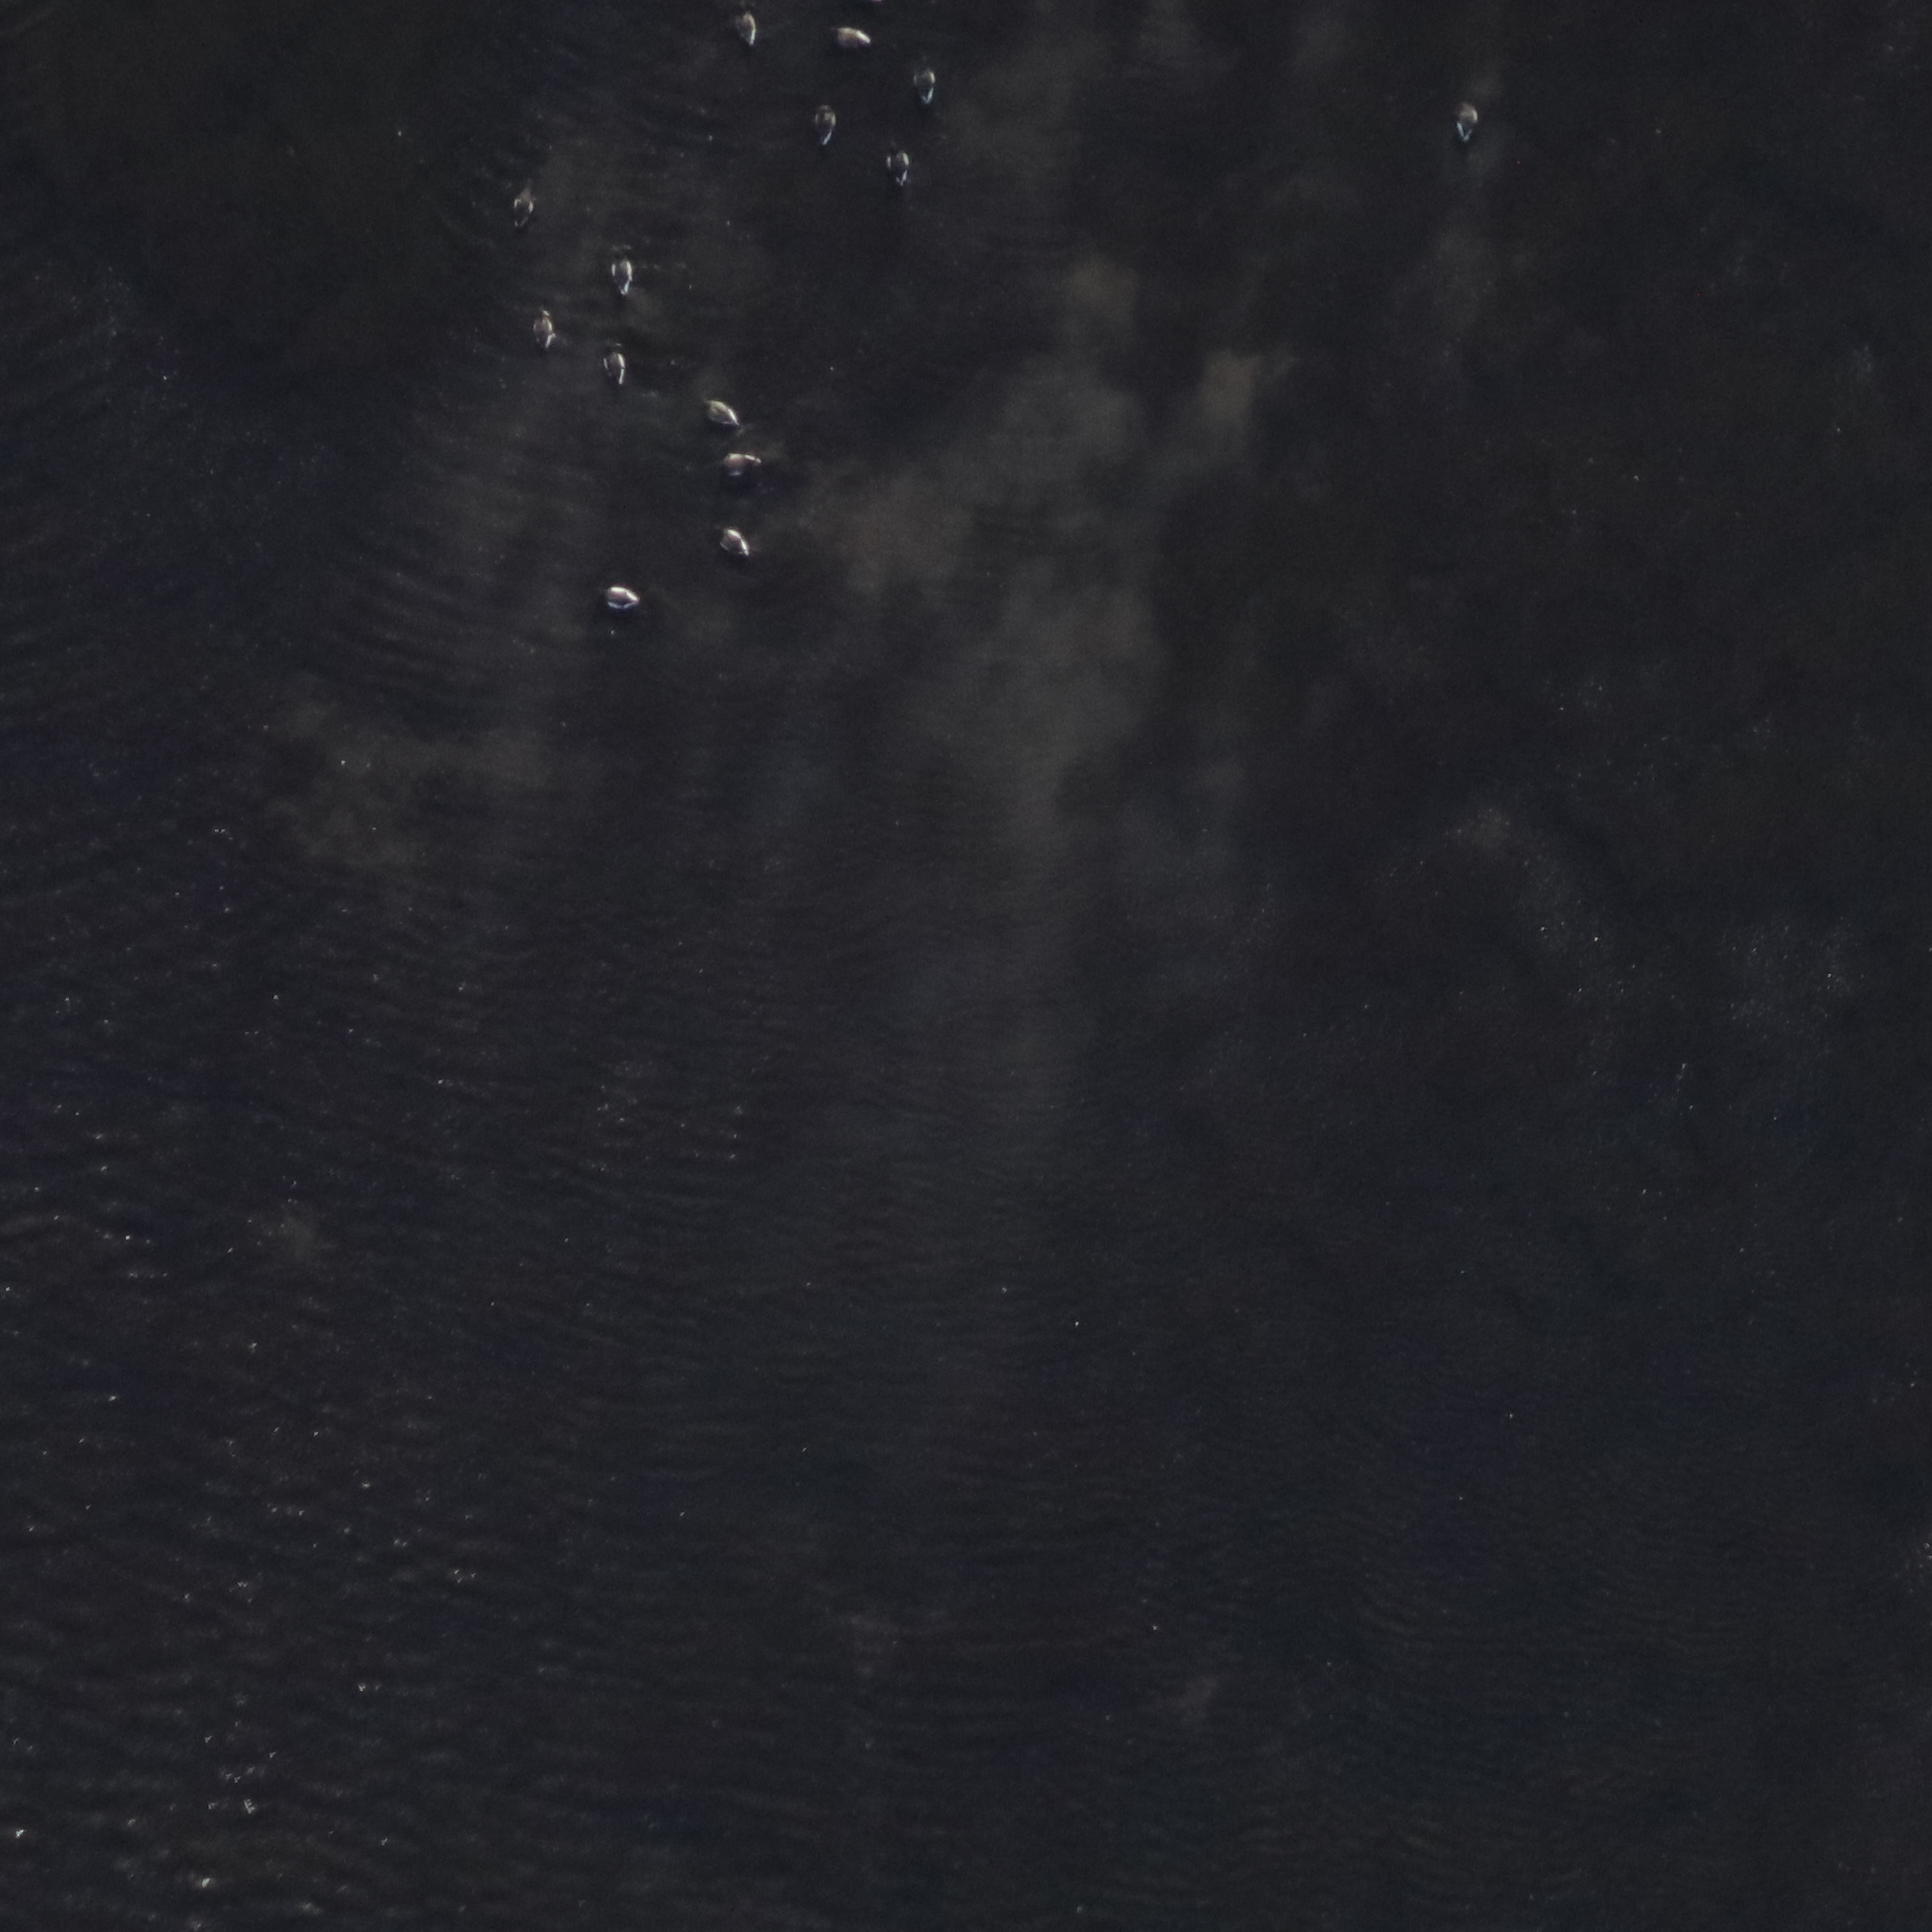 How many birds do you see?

14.